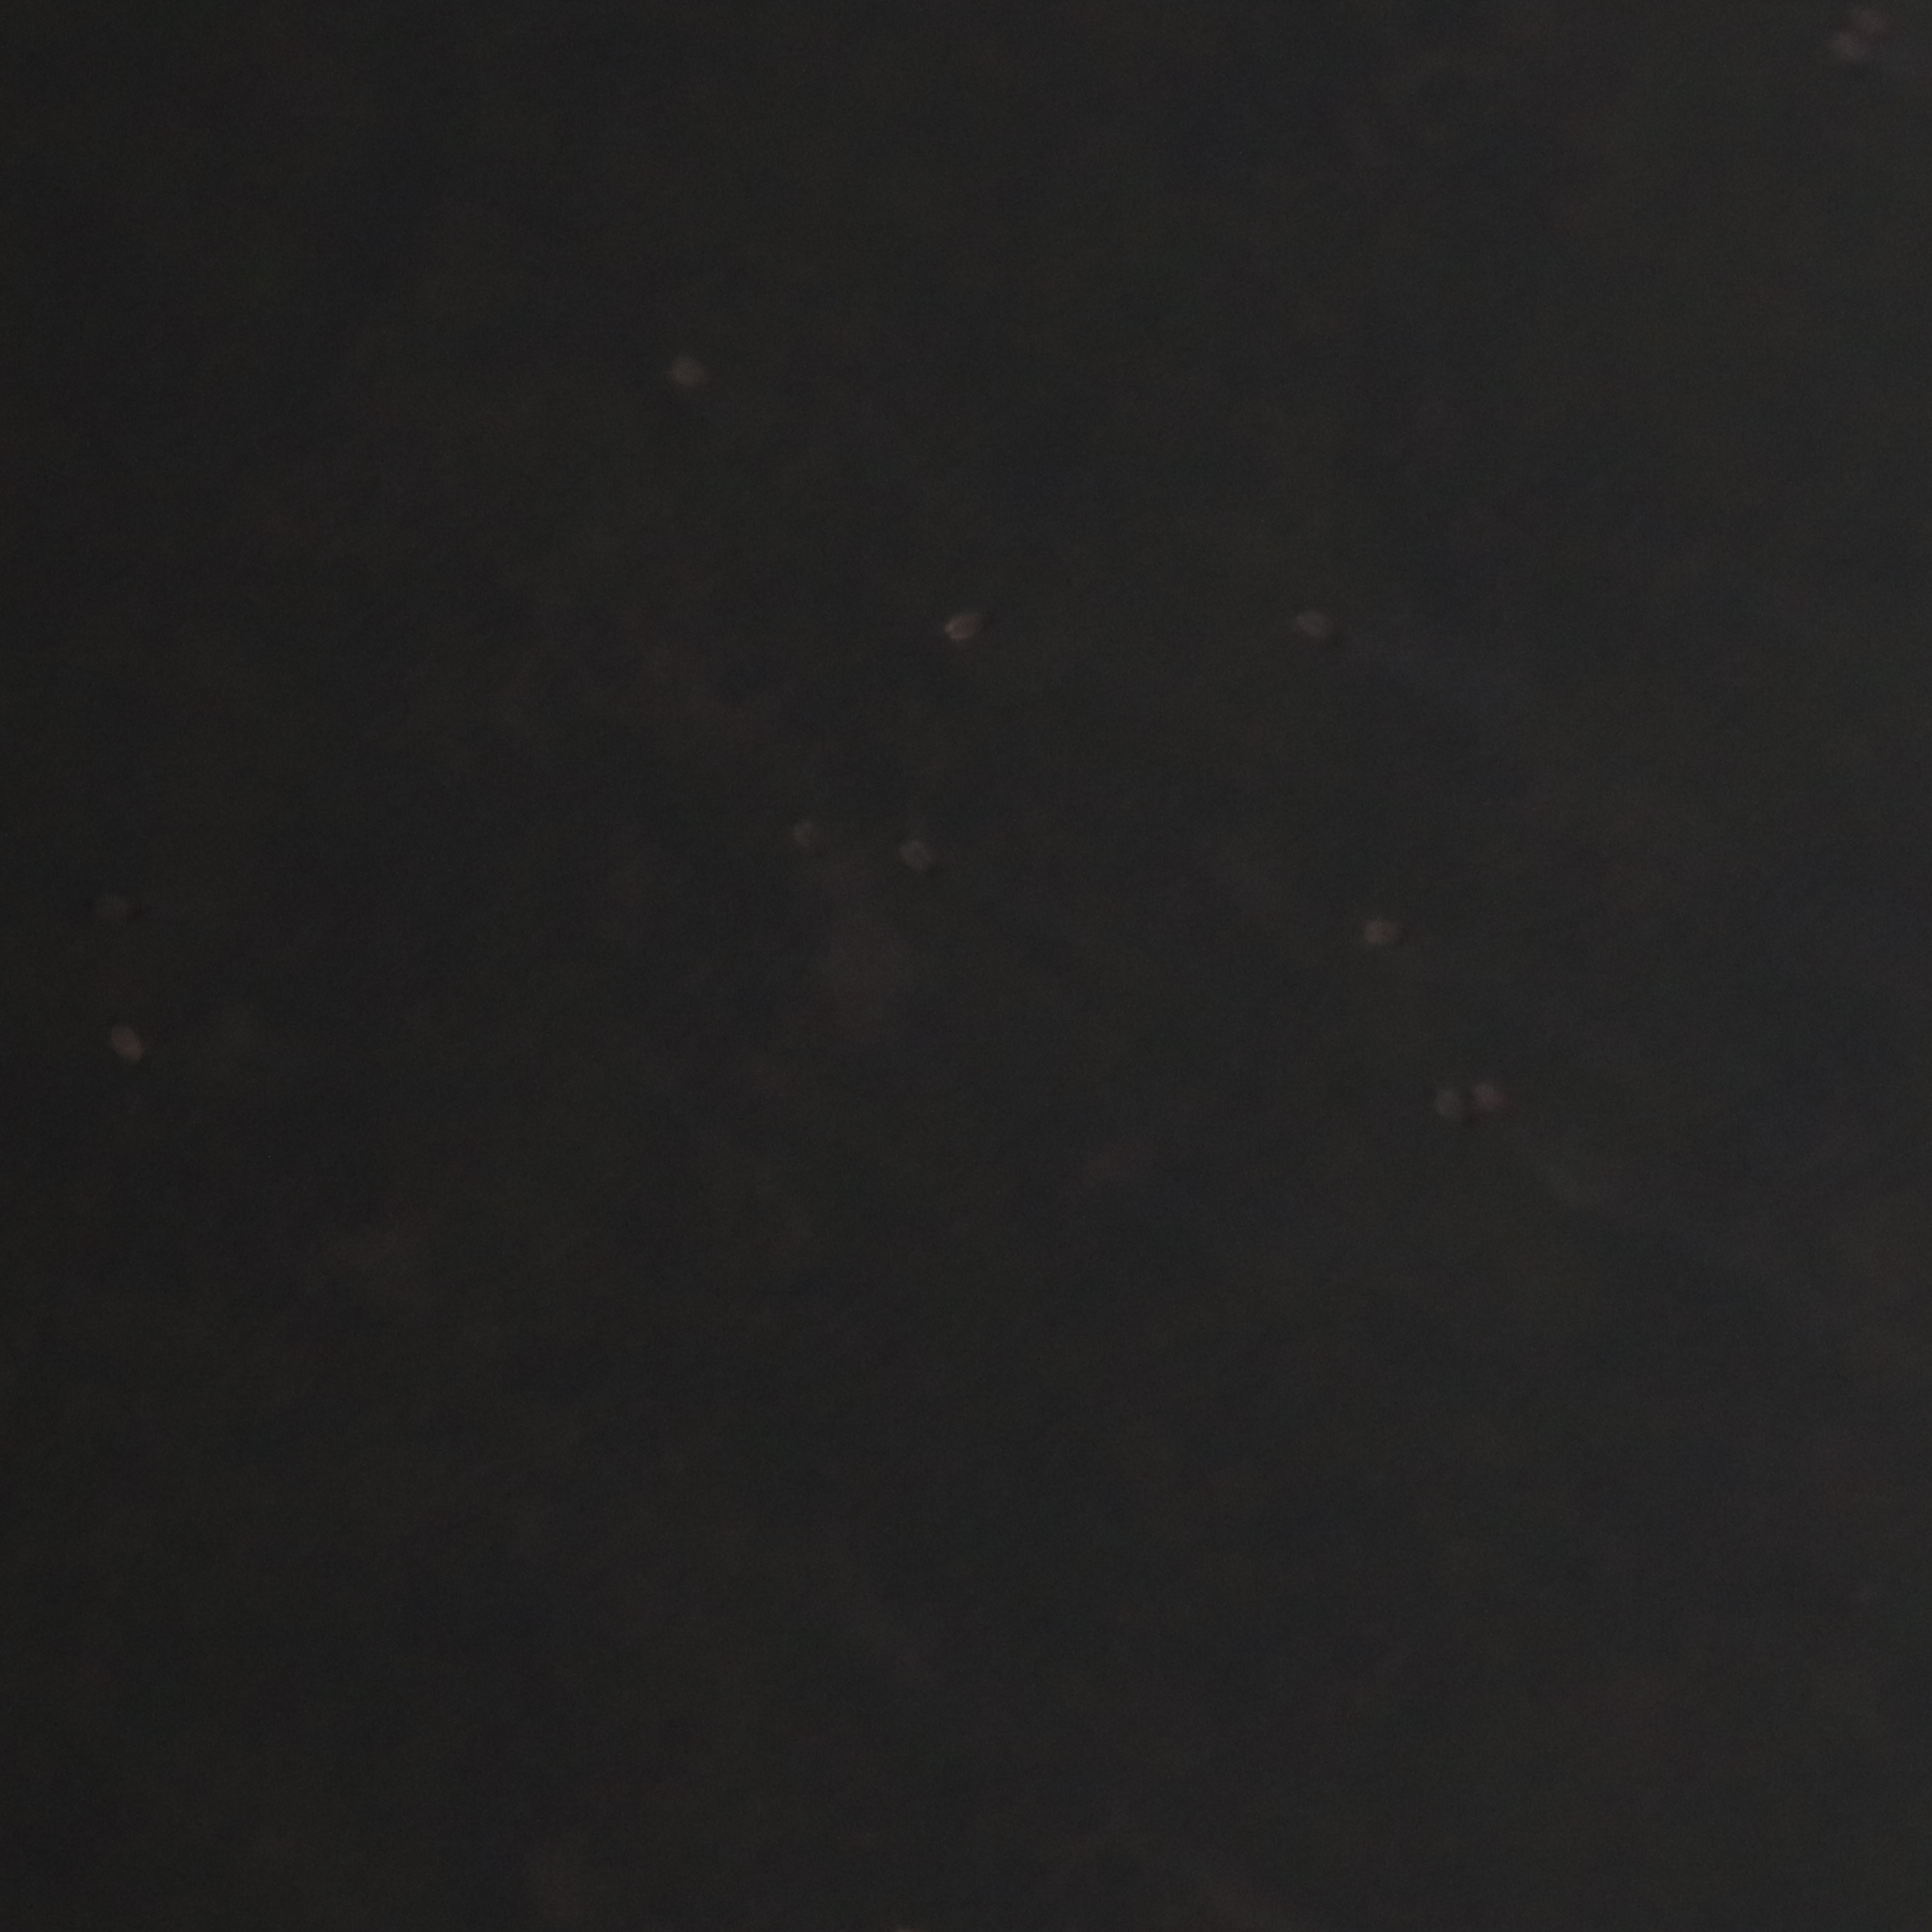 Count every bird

12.